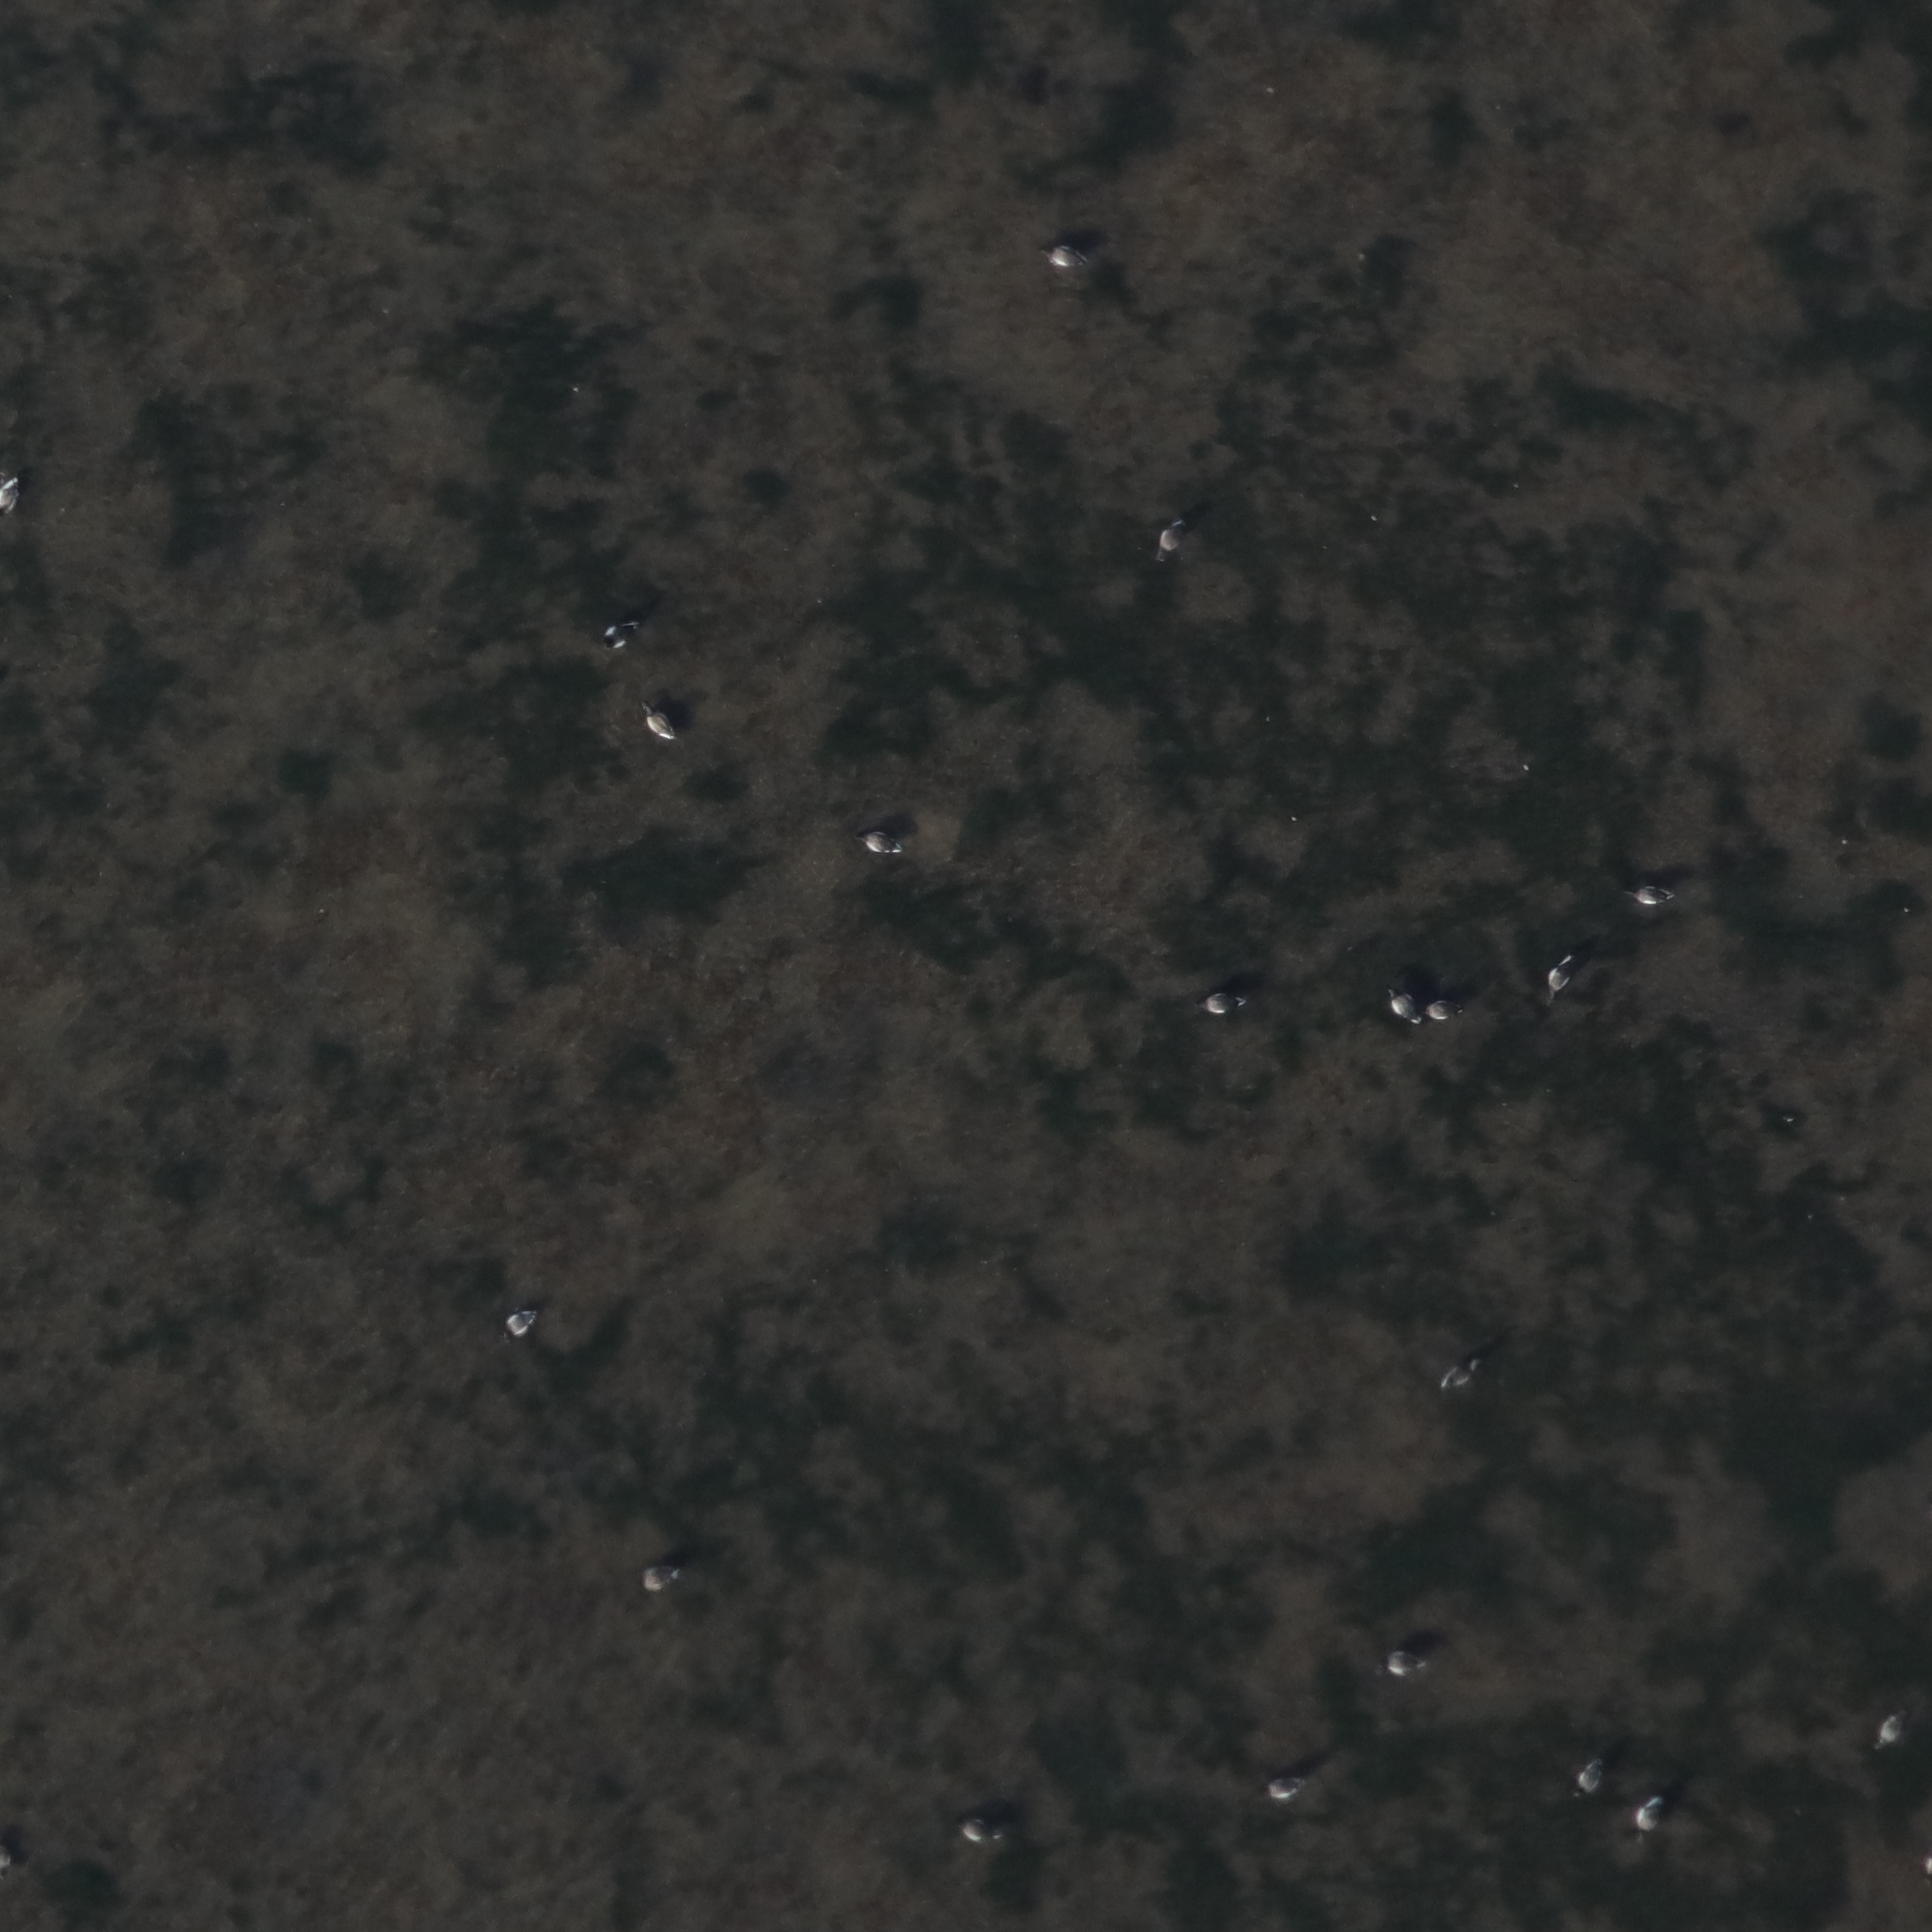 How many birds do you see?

20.